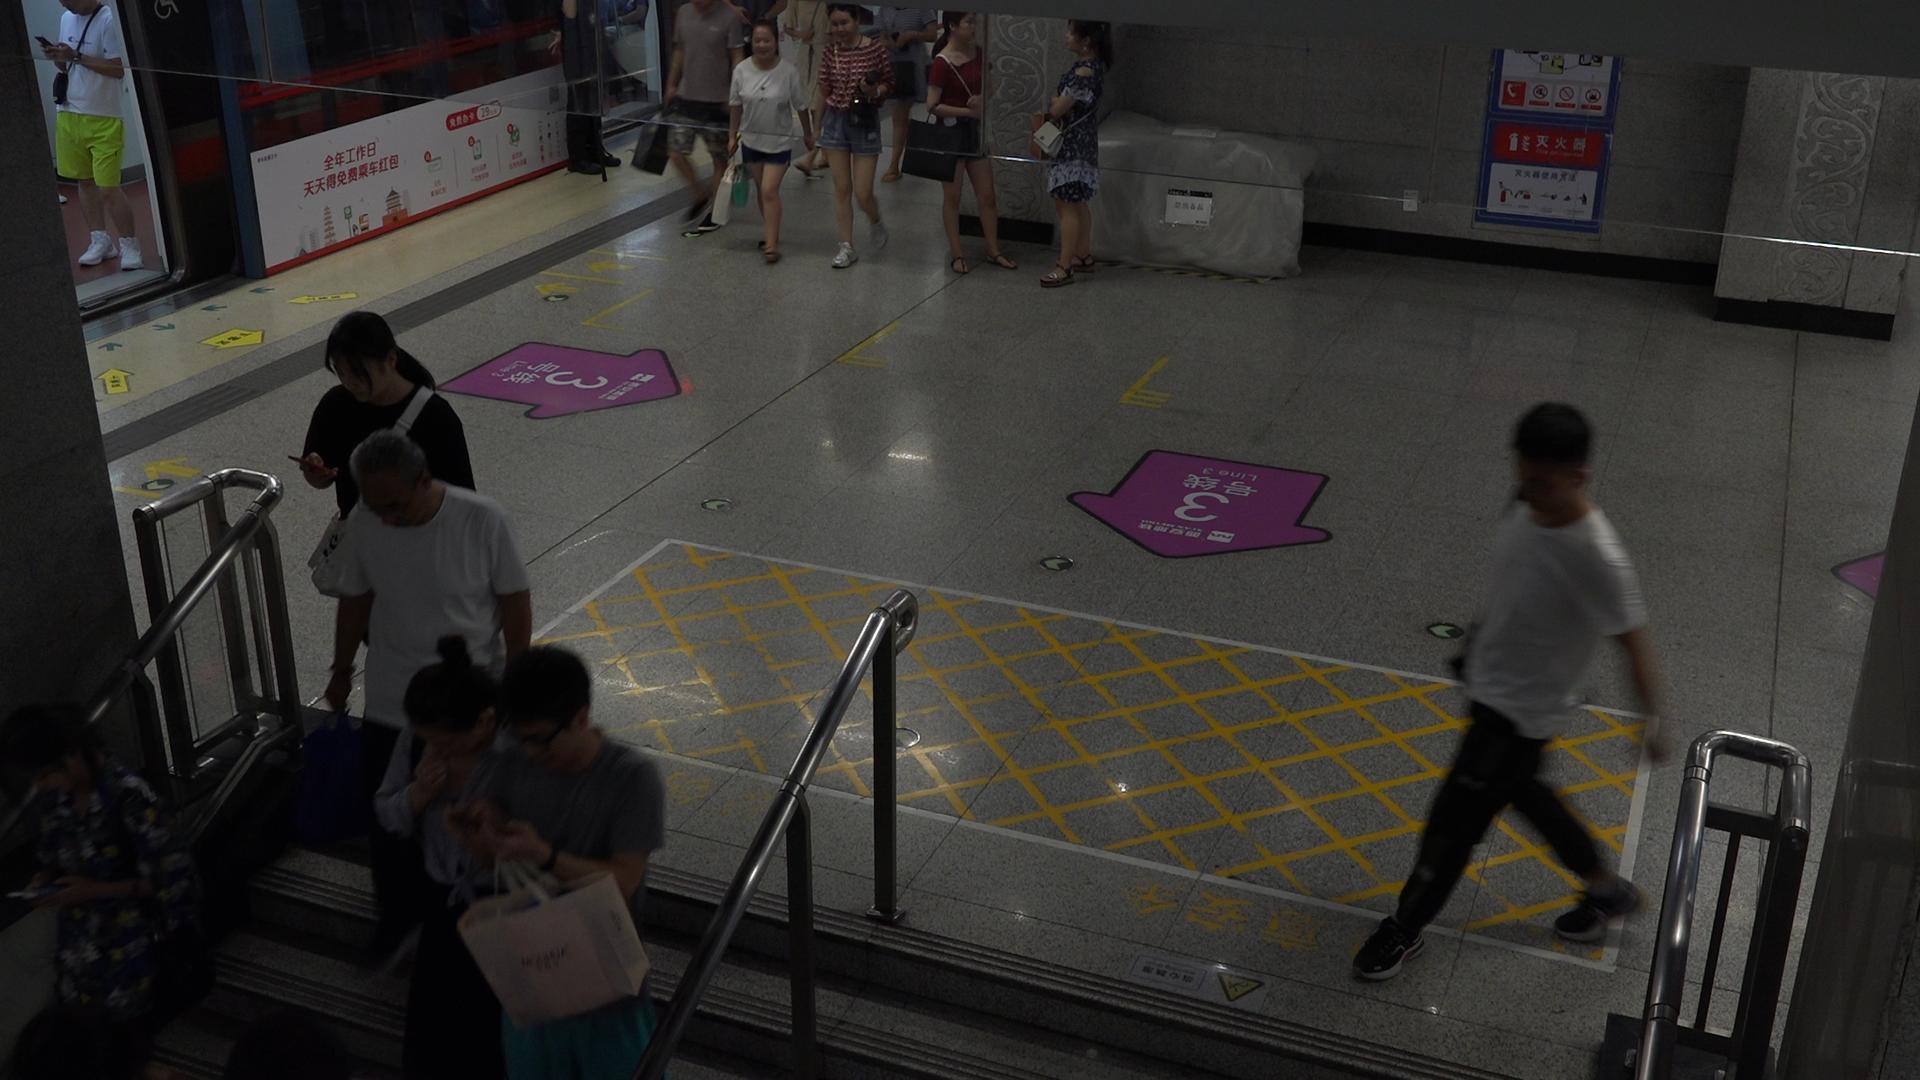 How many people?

13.